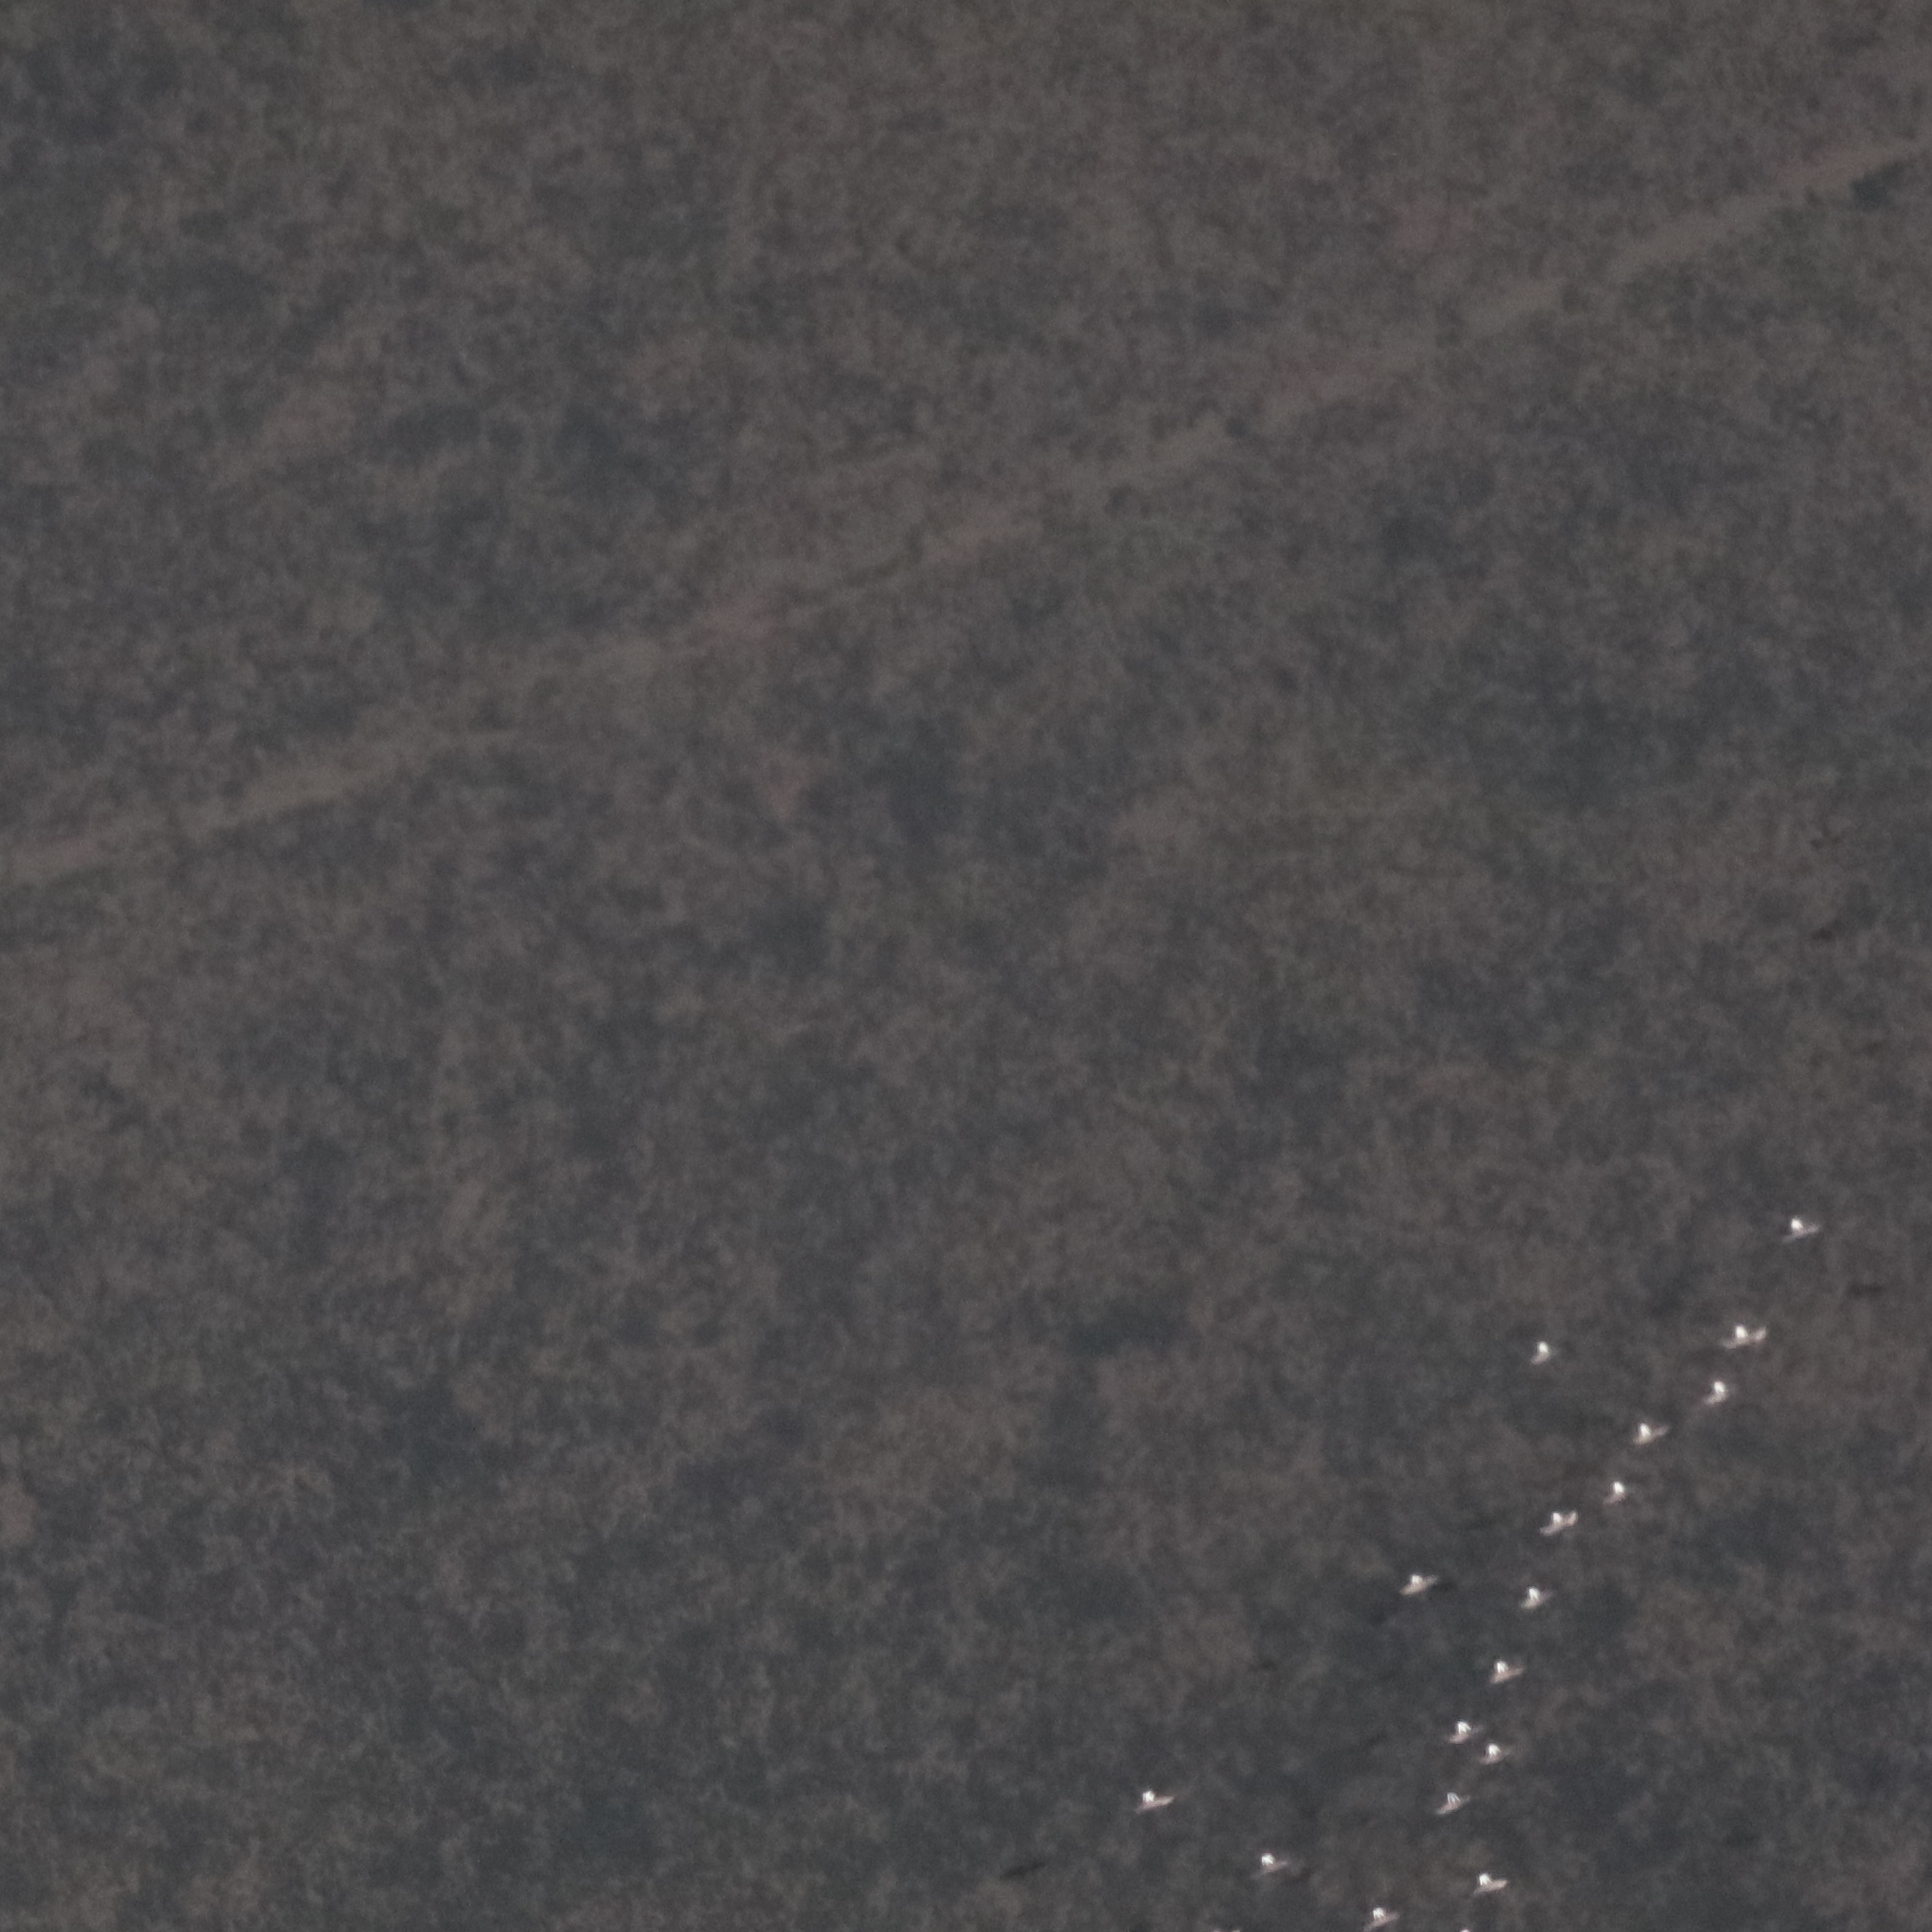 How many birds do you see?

18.